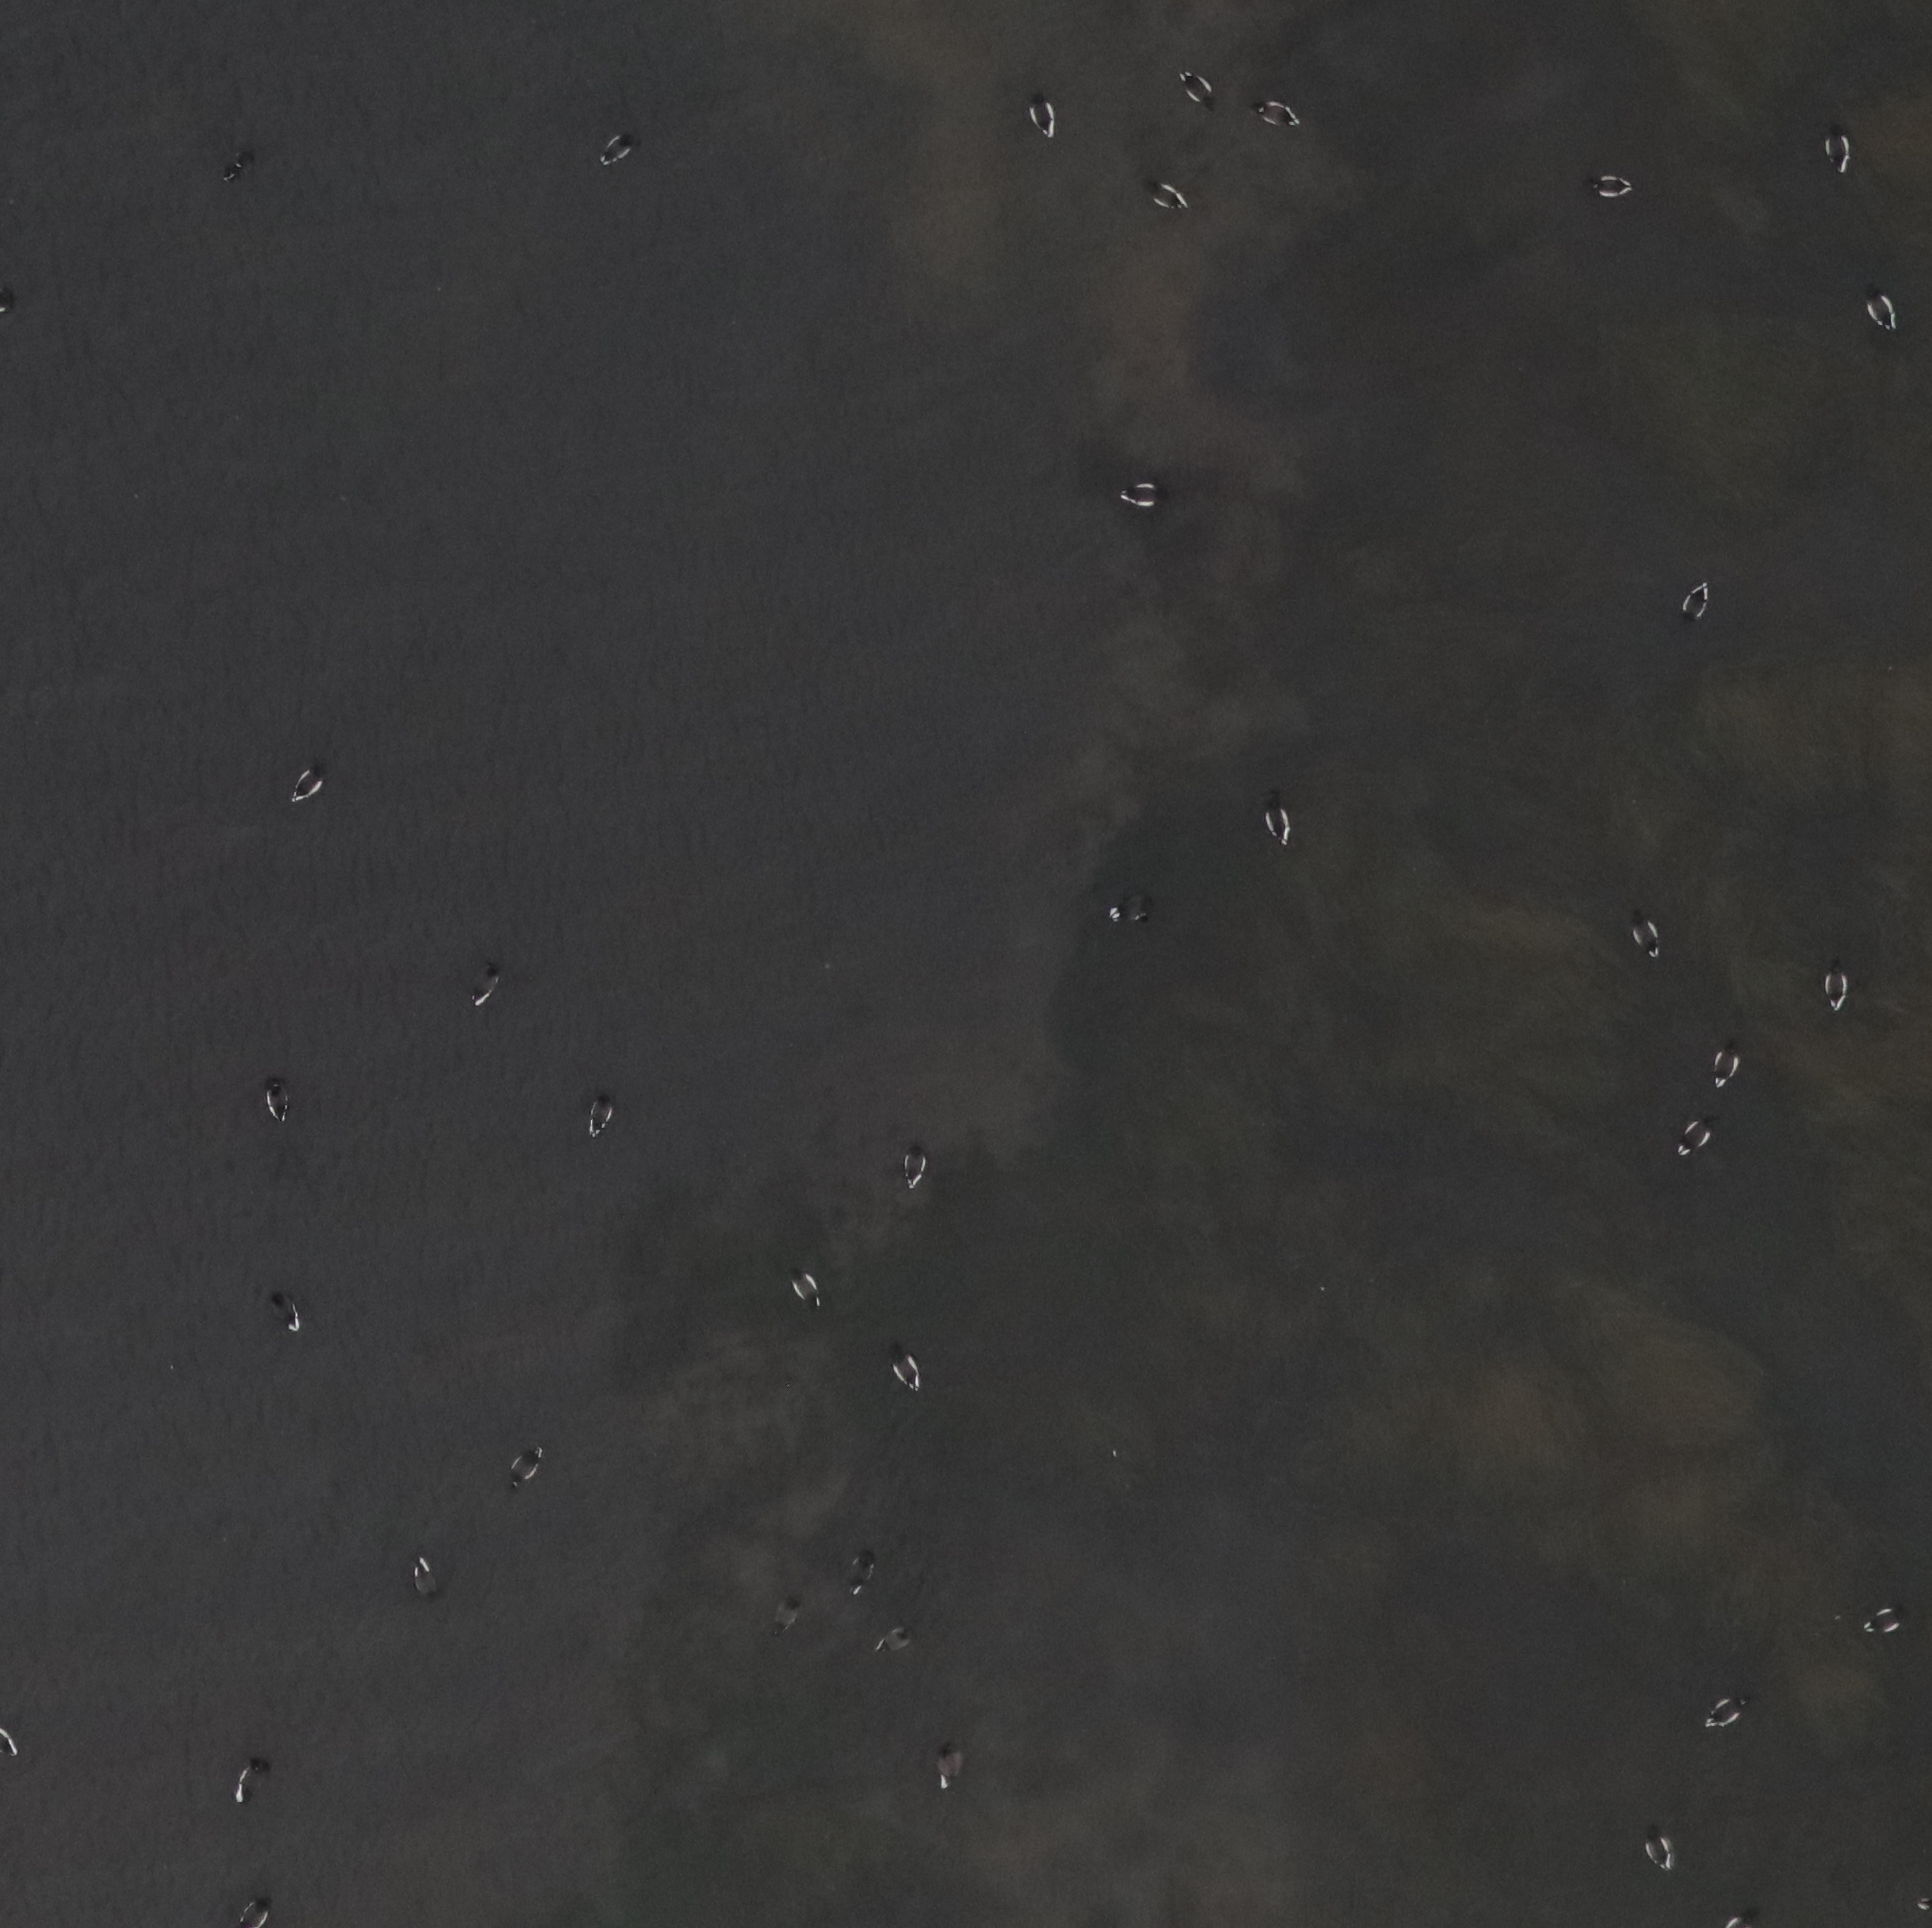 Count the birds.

37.